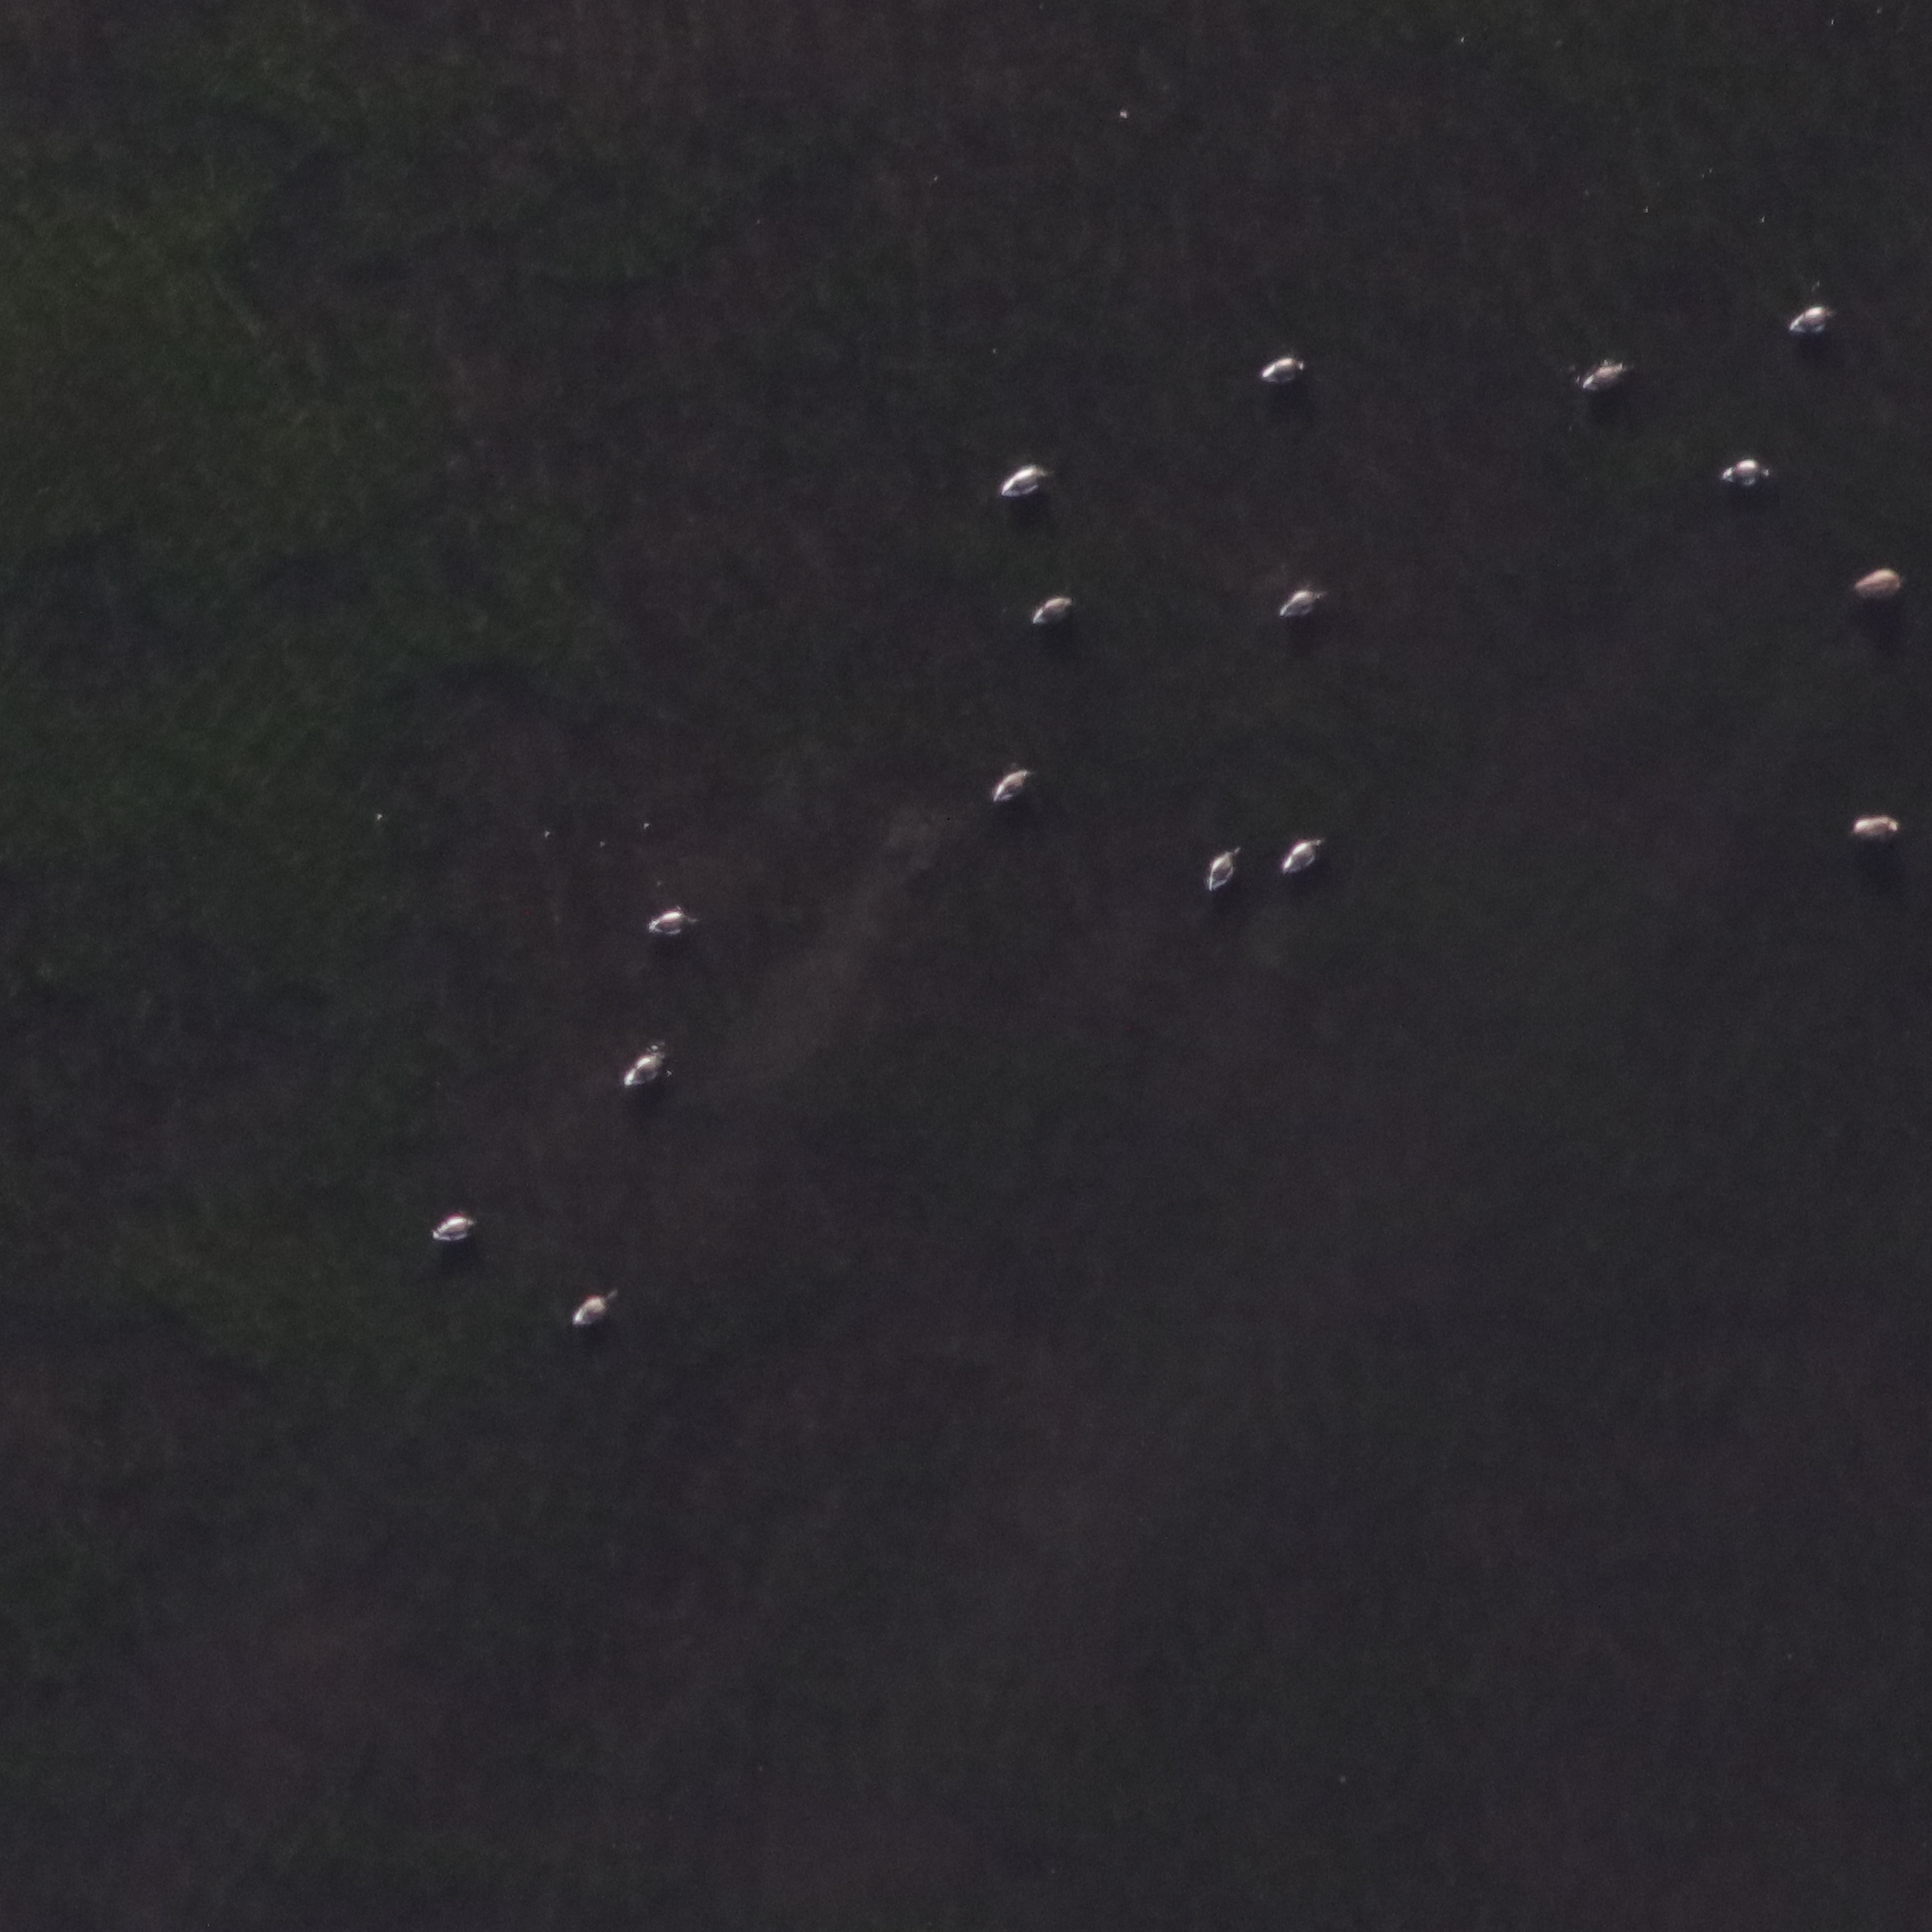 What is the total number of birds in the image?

16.